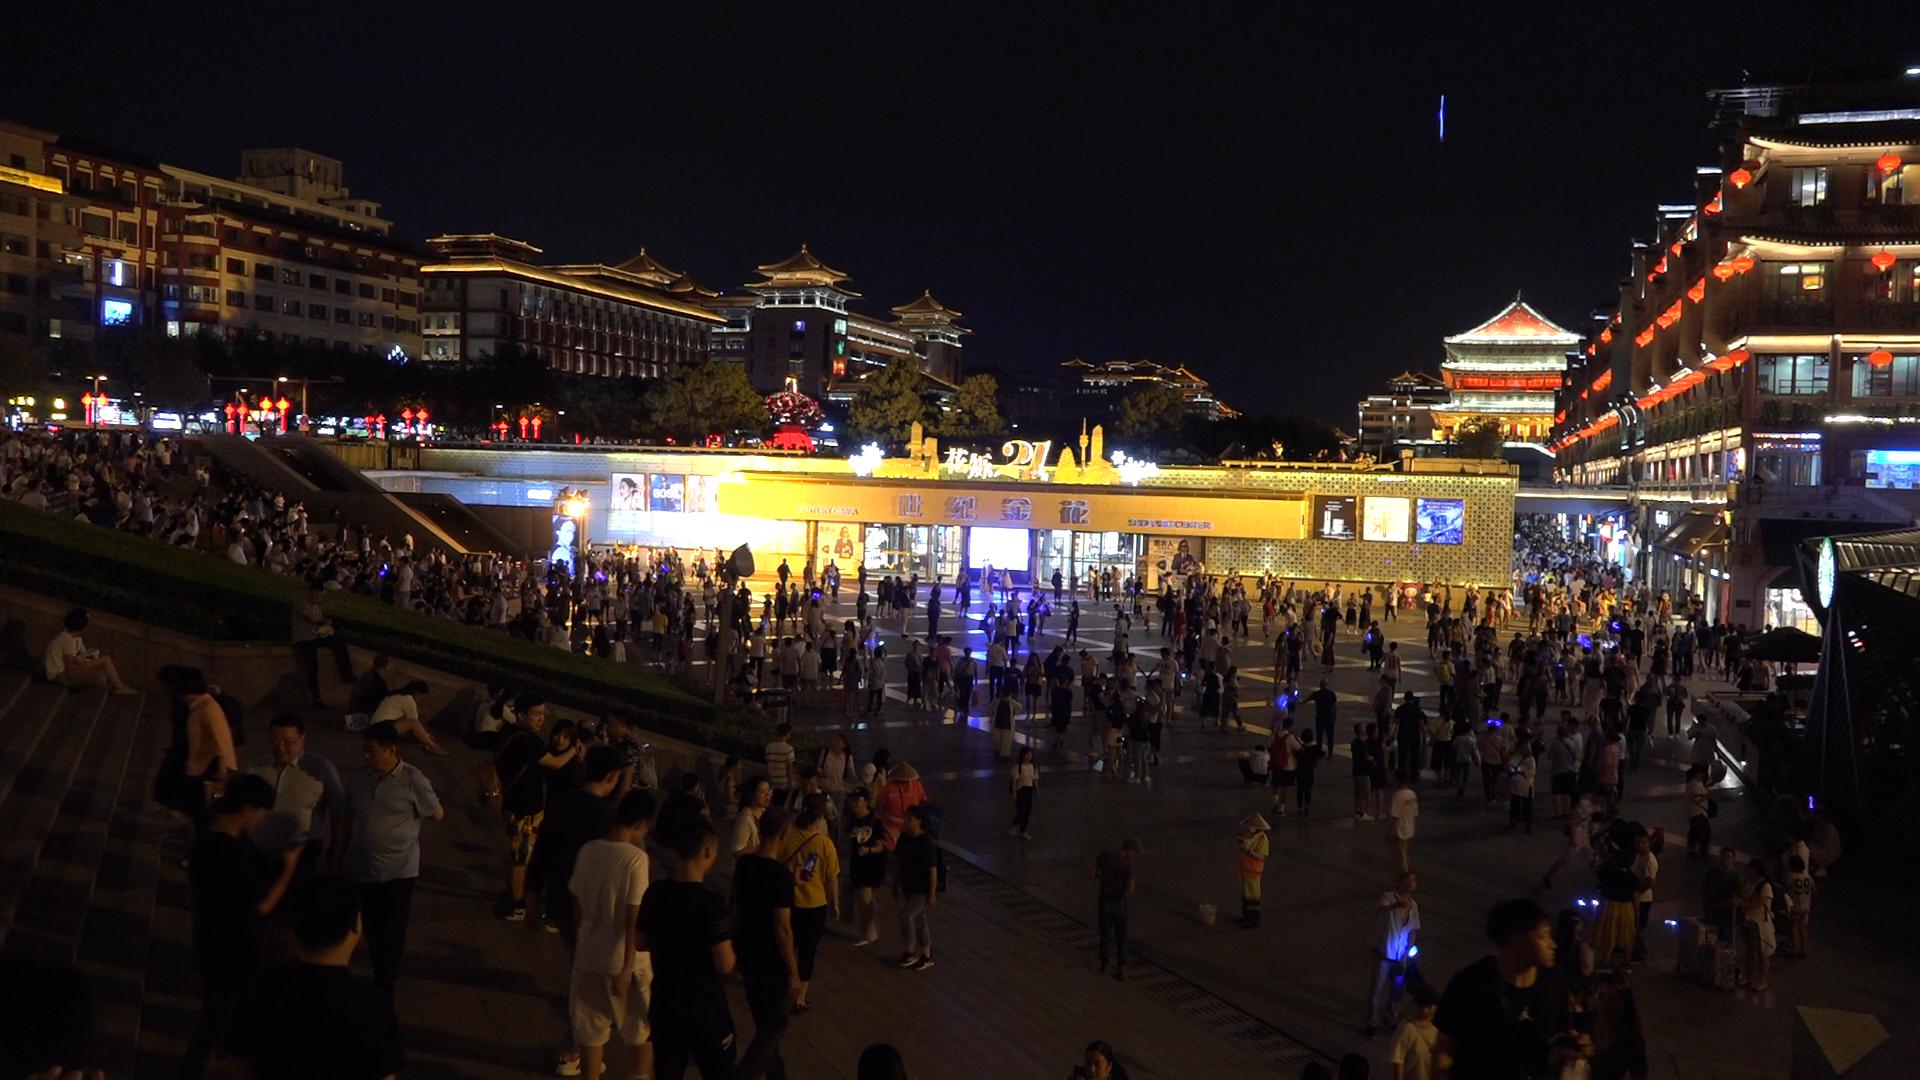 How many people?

538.